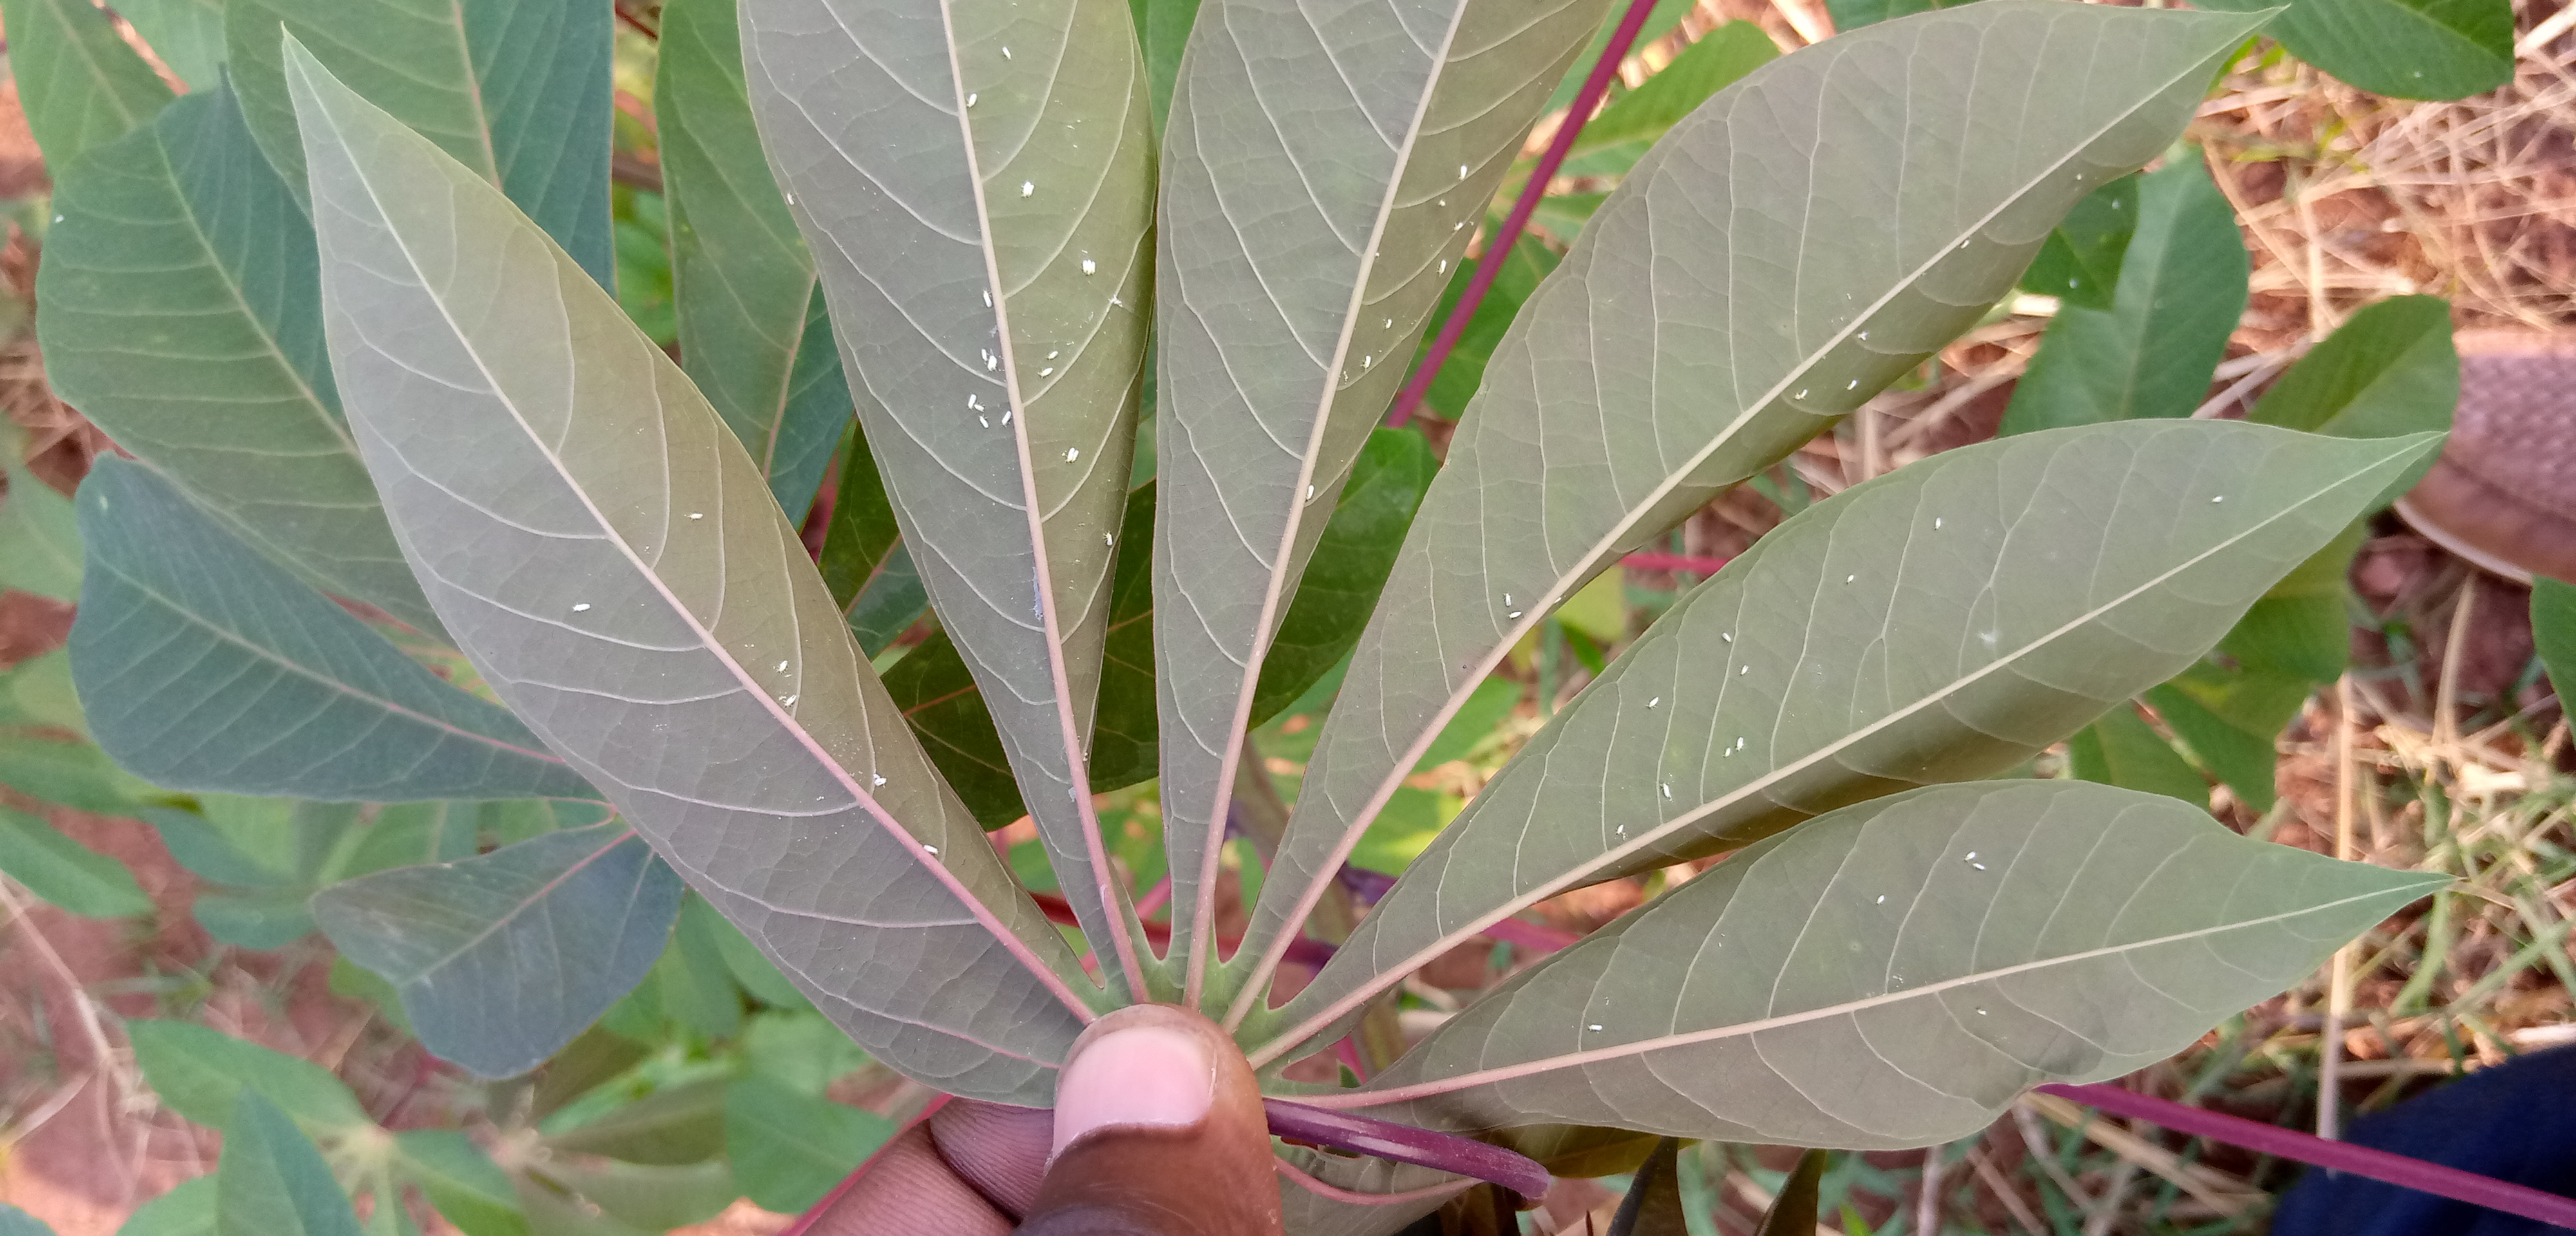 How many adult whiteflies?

56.